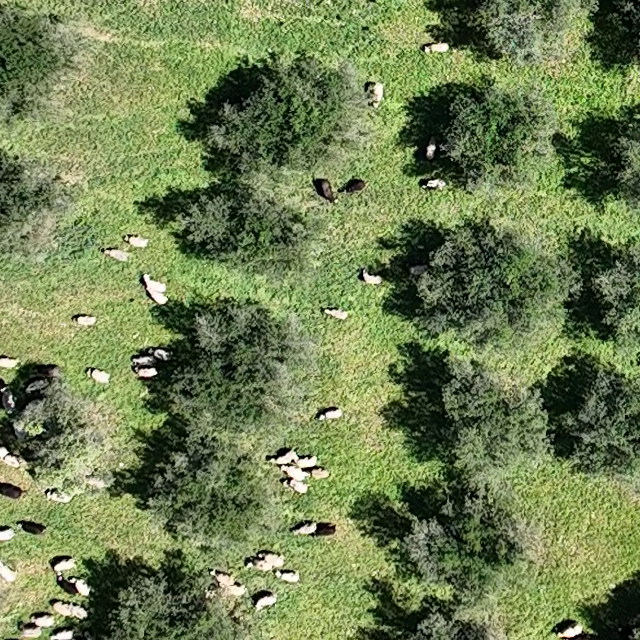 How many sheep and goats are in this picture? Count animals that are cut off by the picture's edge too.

54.